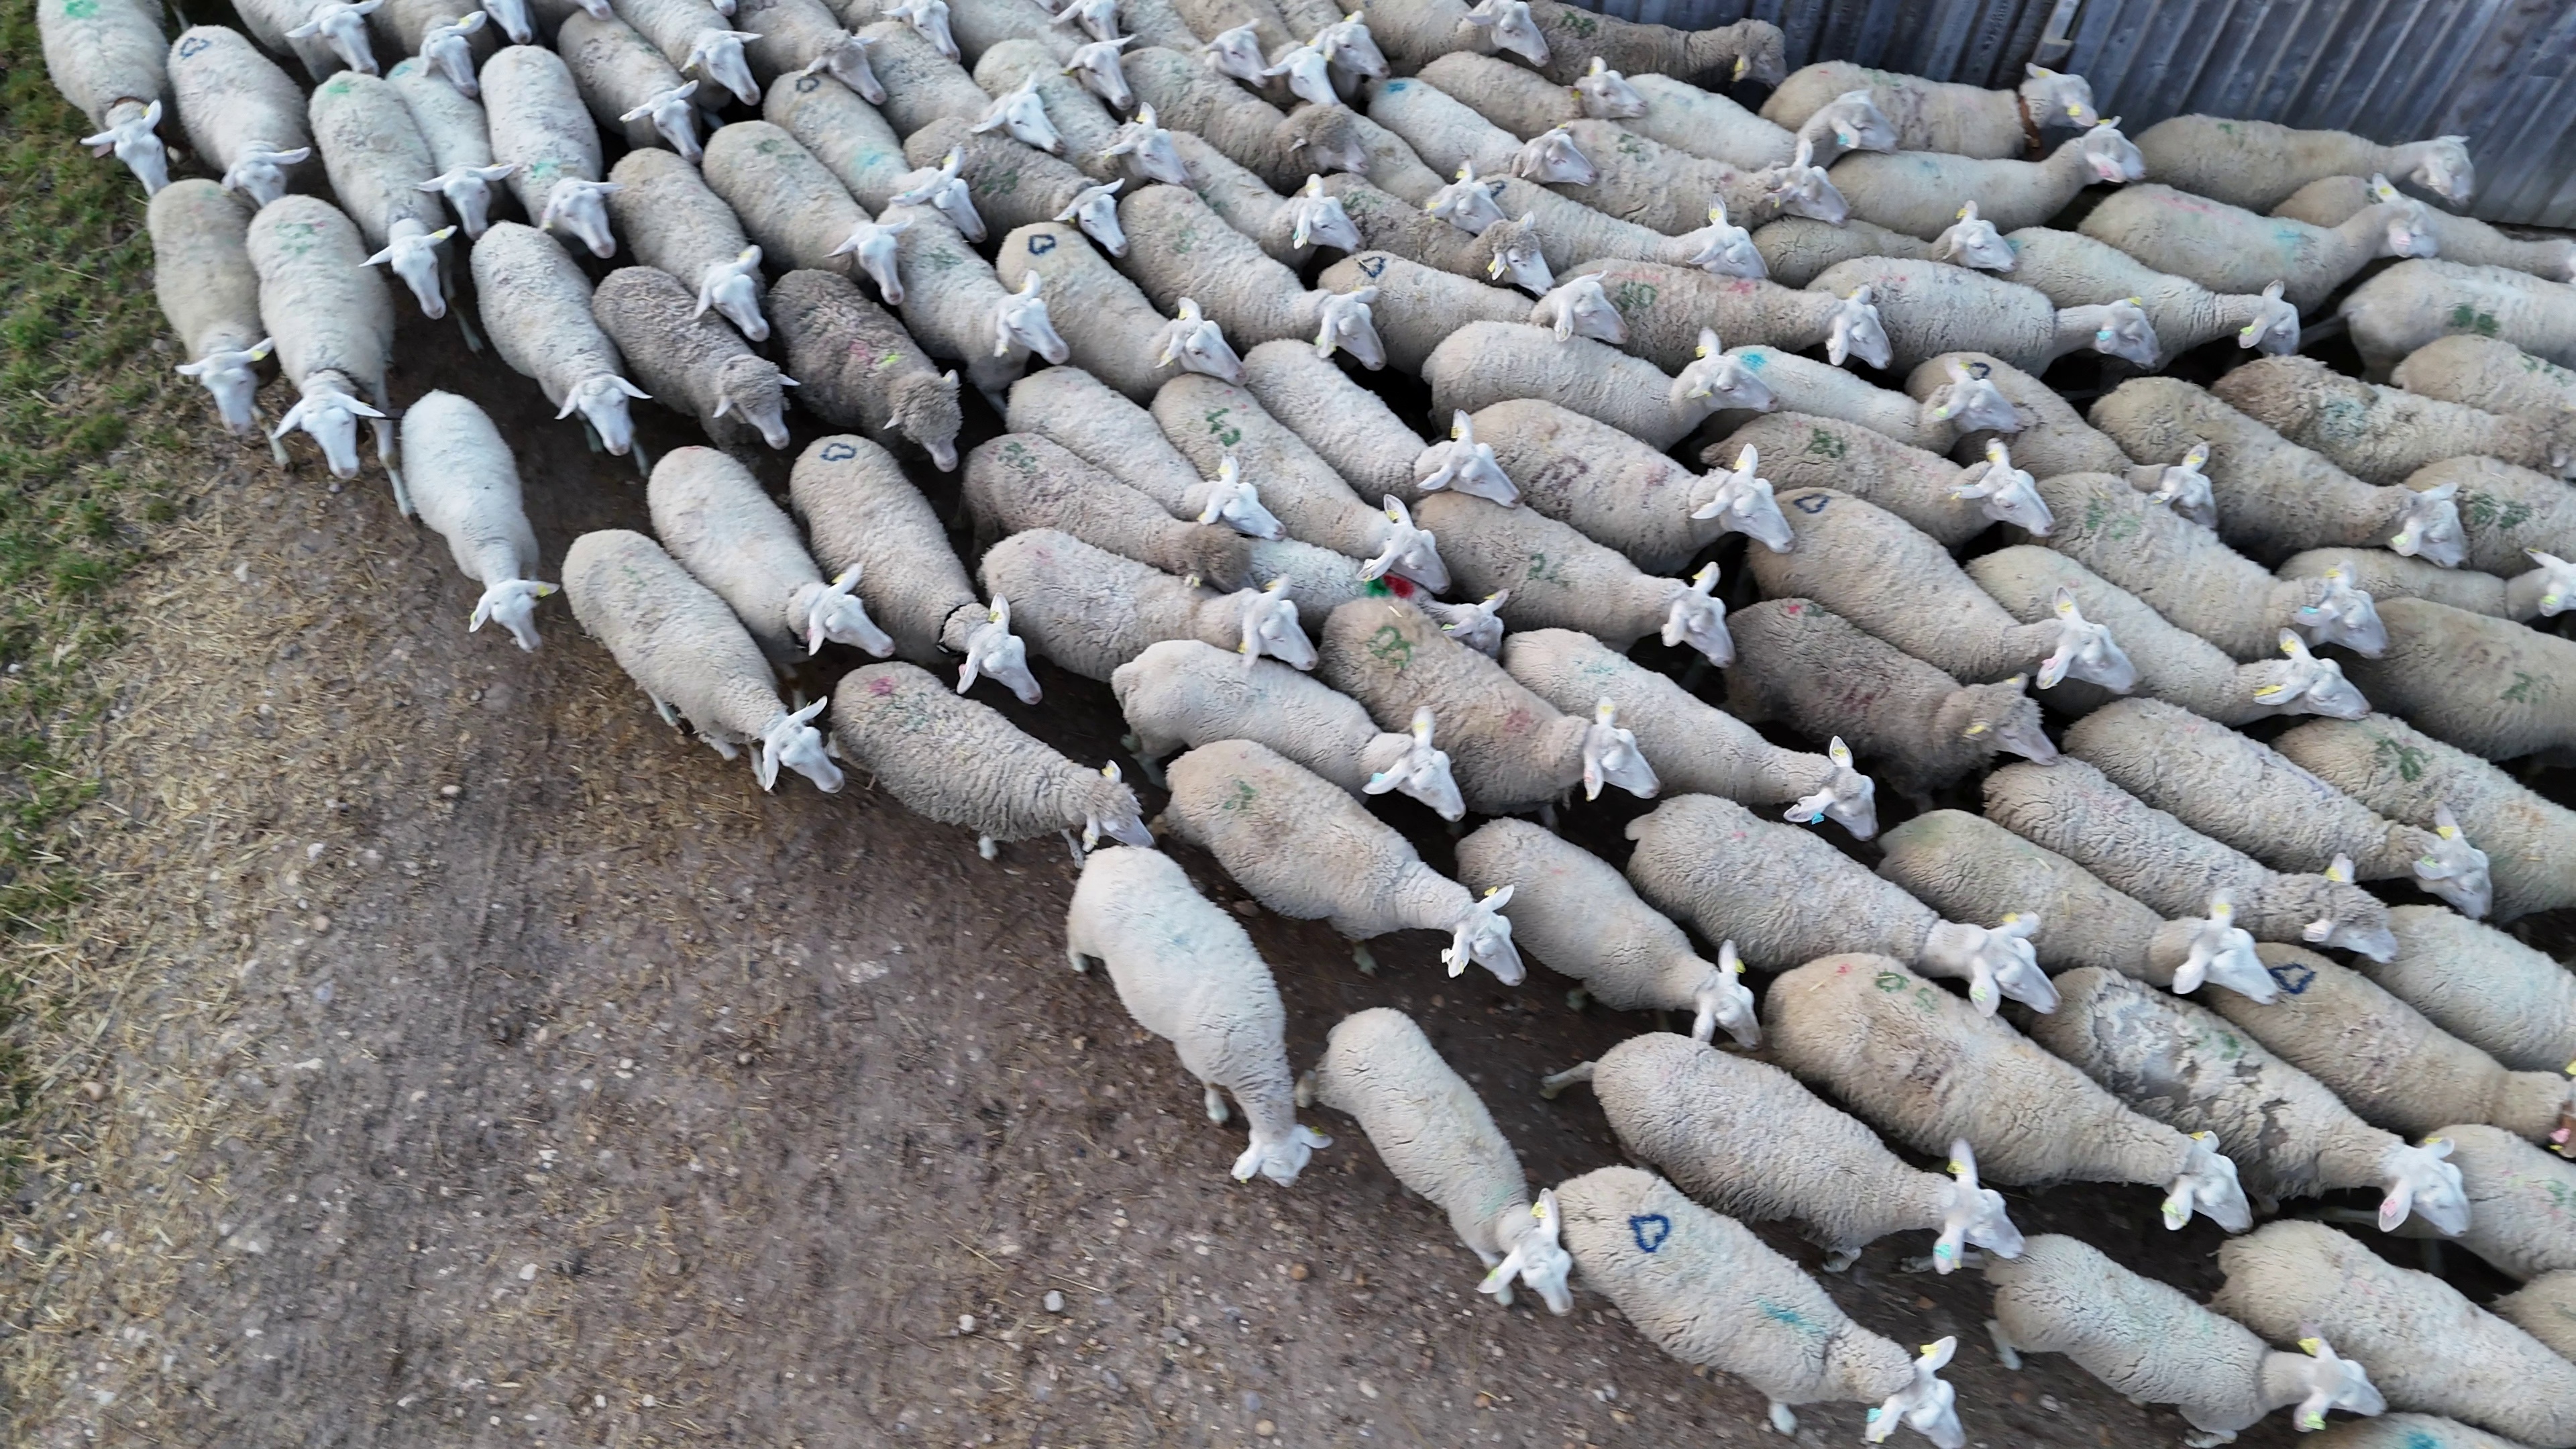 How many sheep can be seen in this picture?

100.